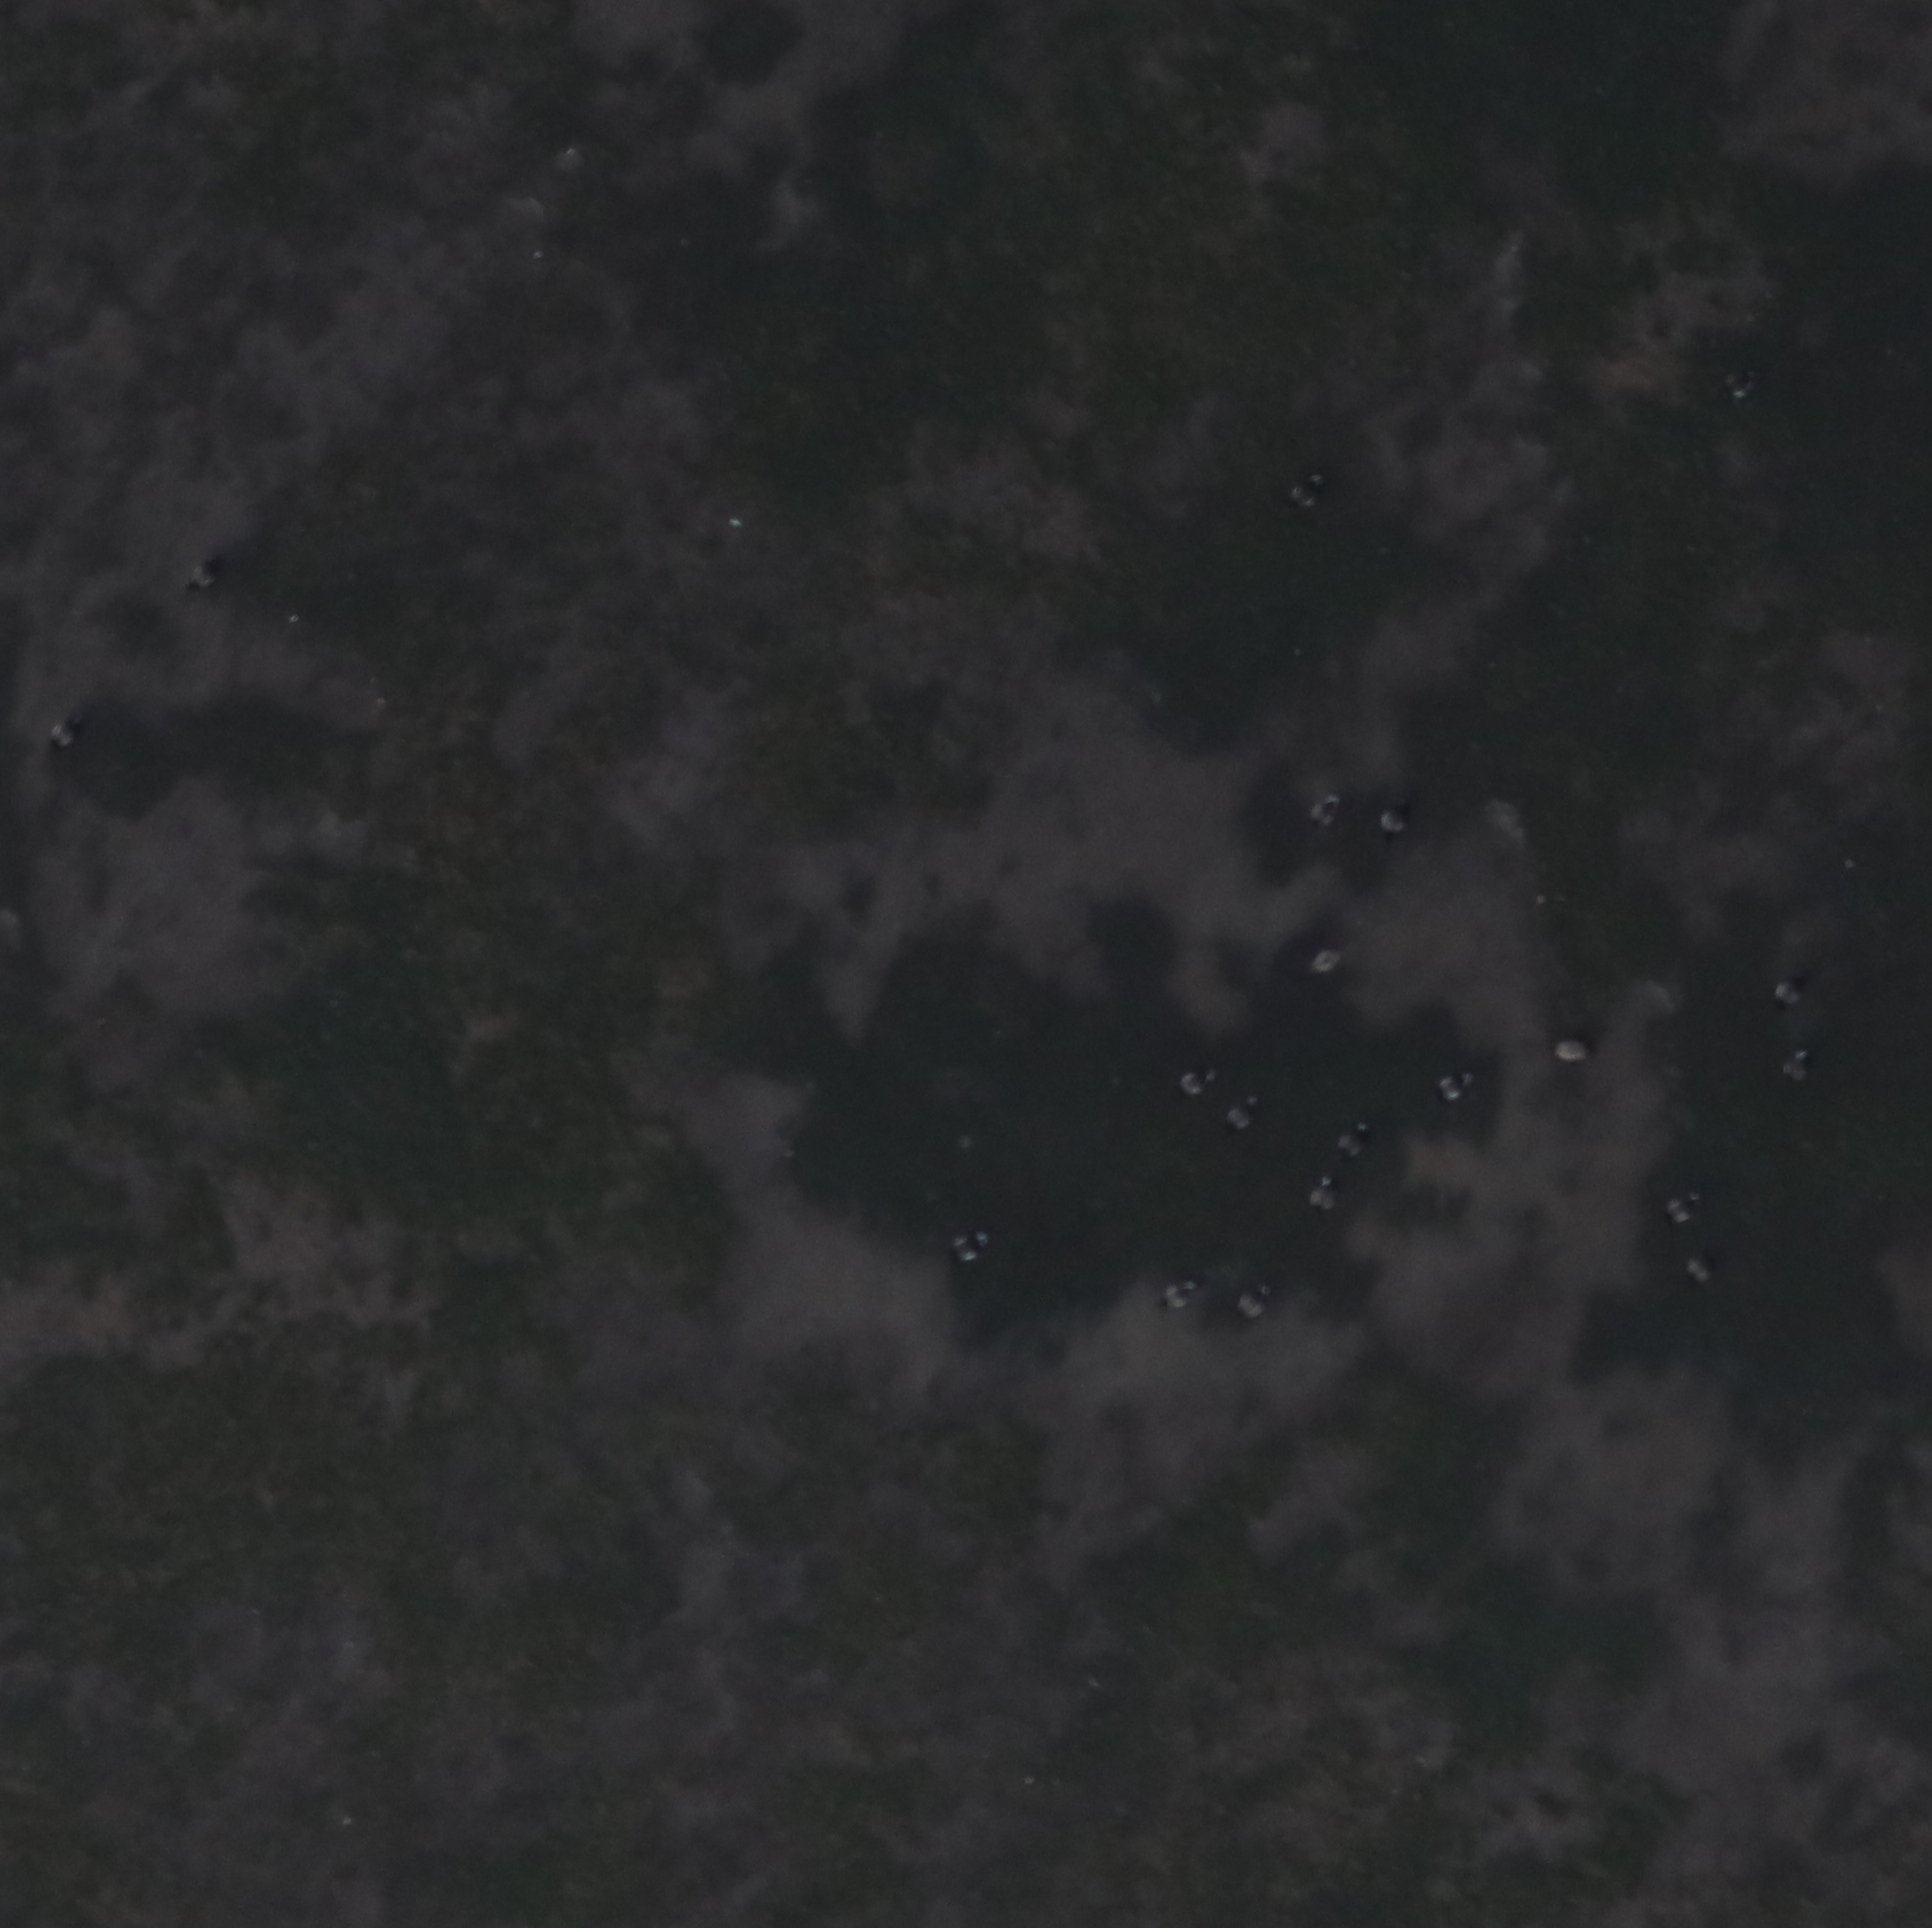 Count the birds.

20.